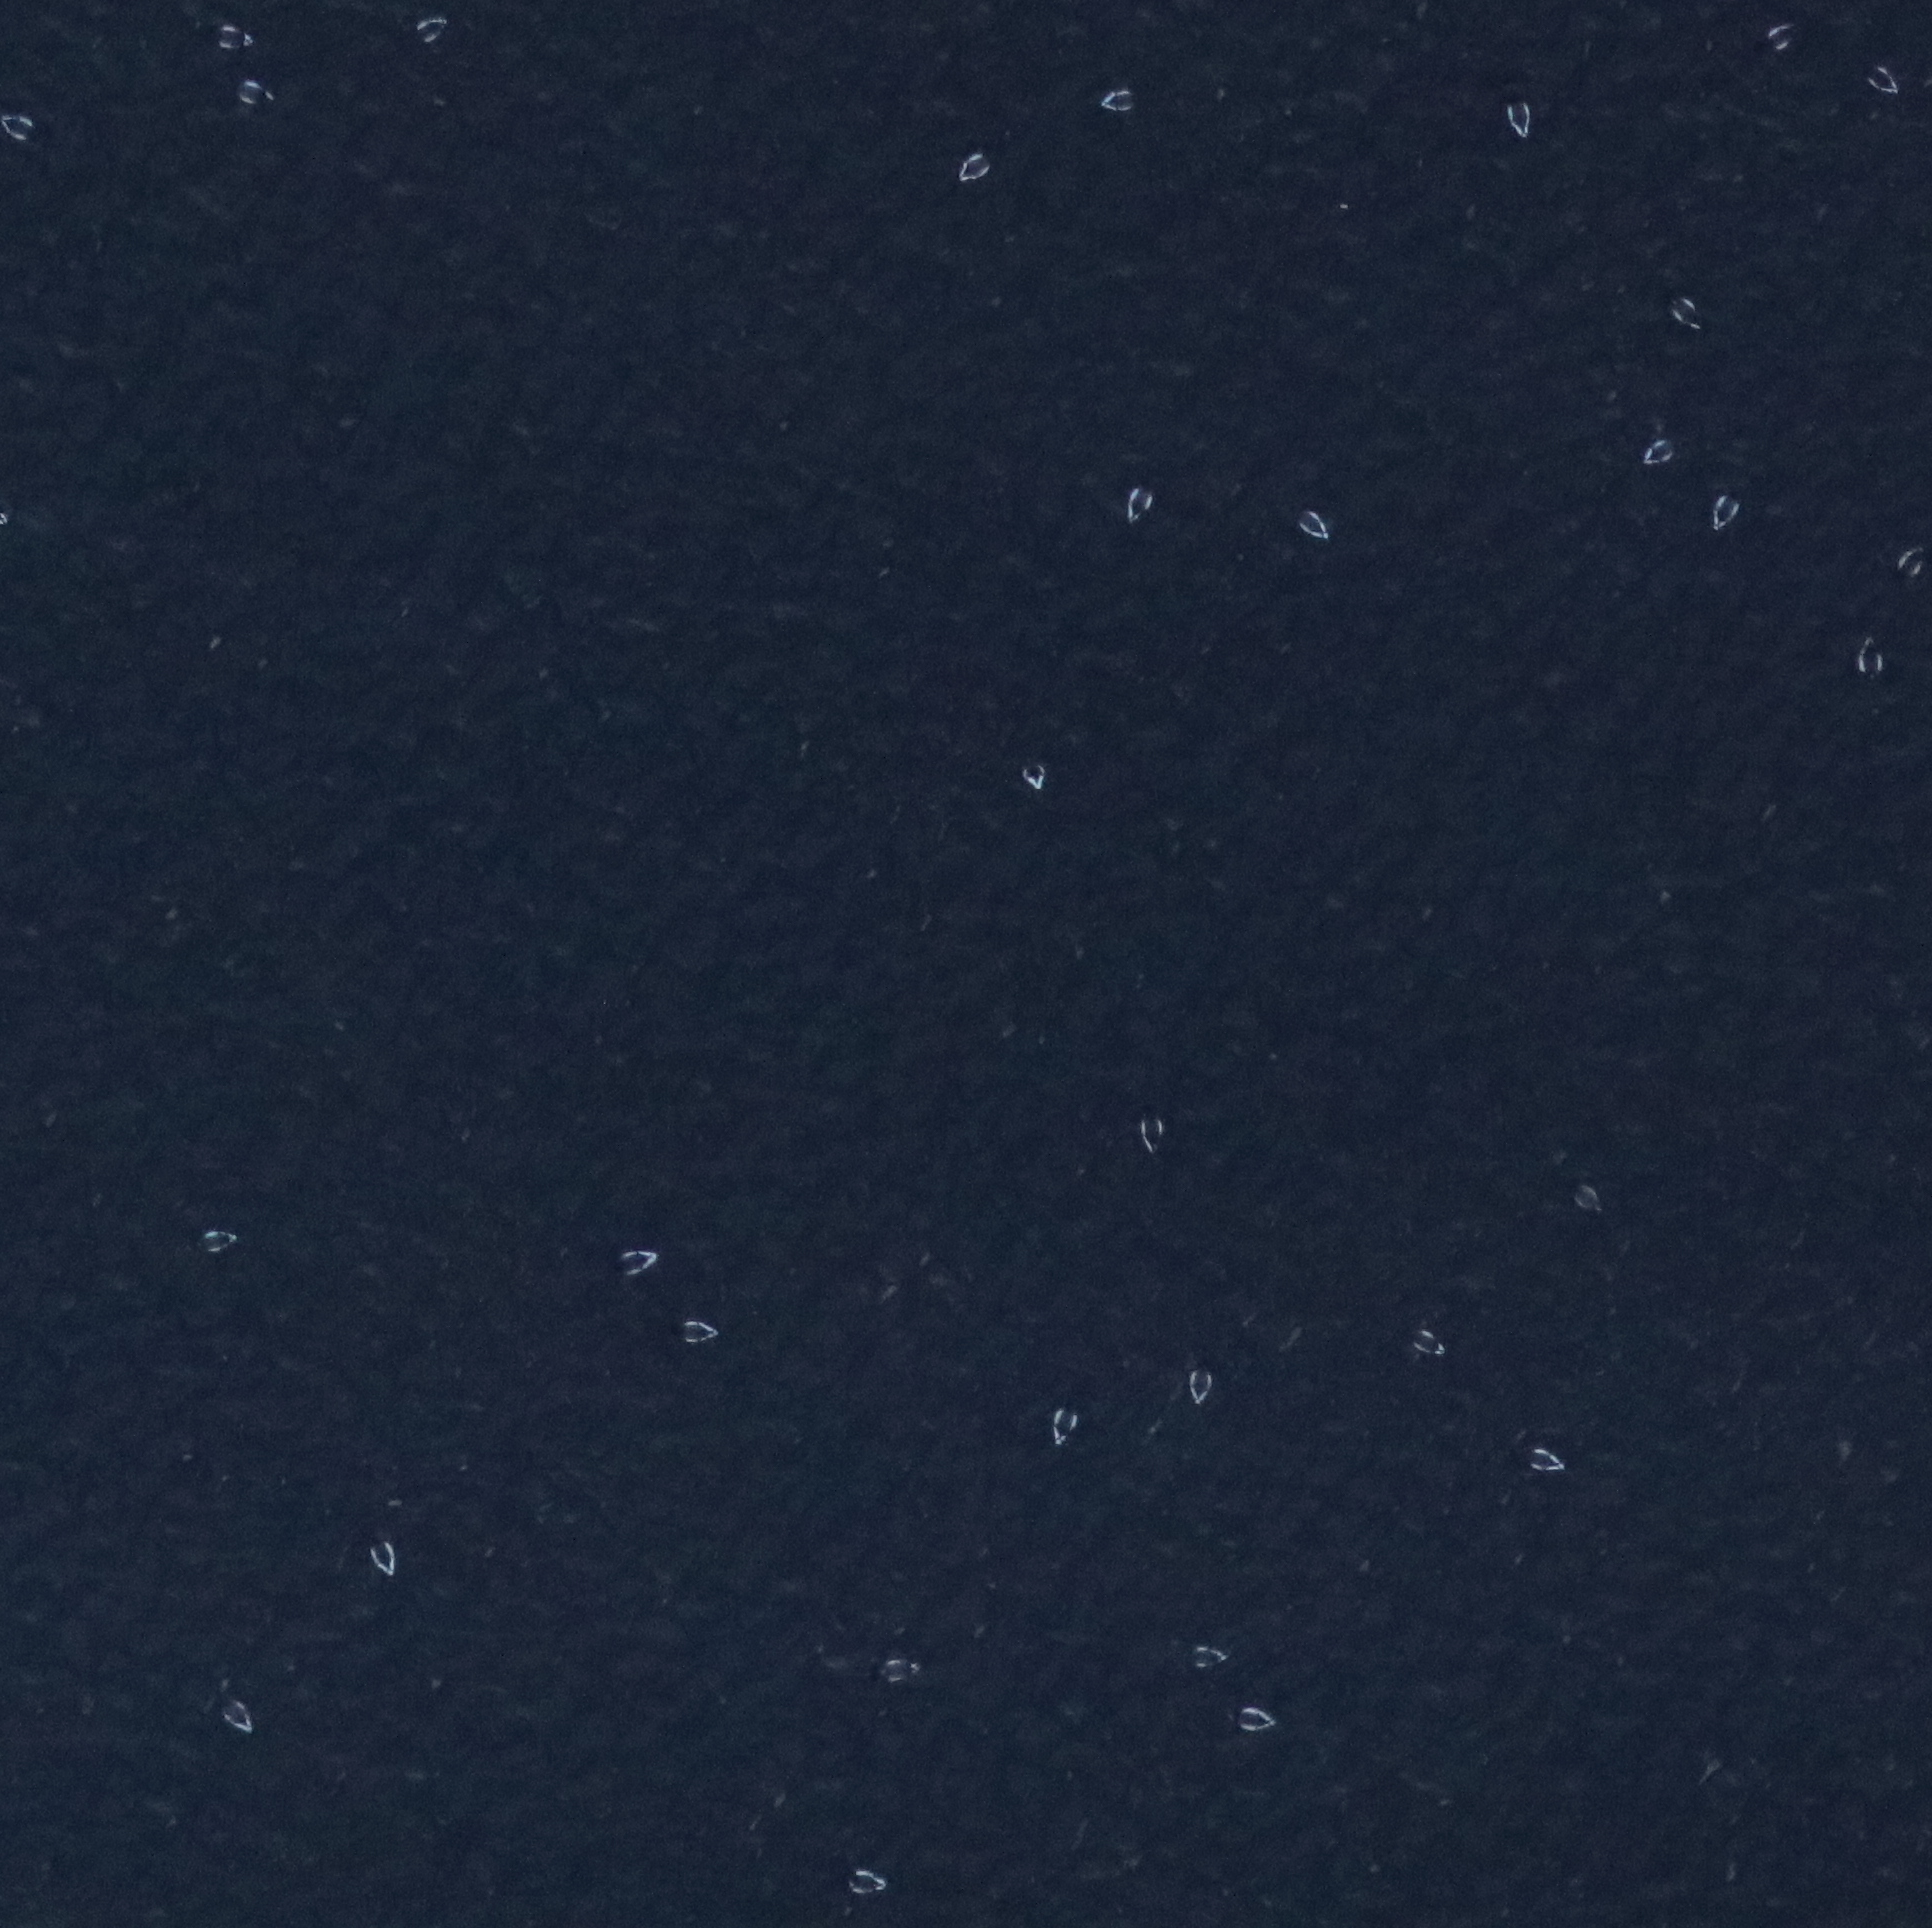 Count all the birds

32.